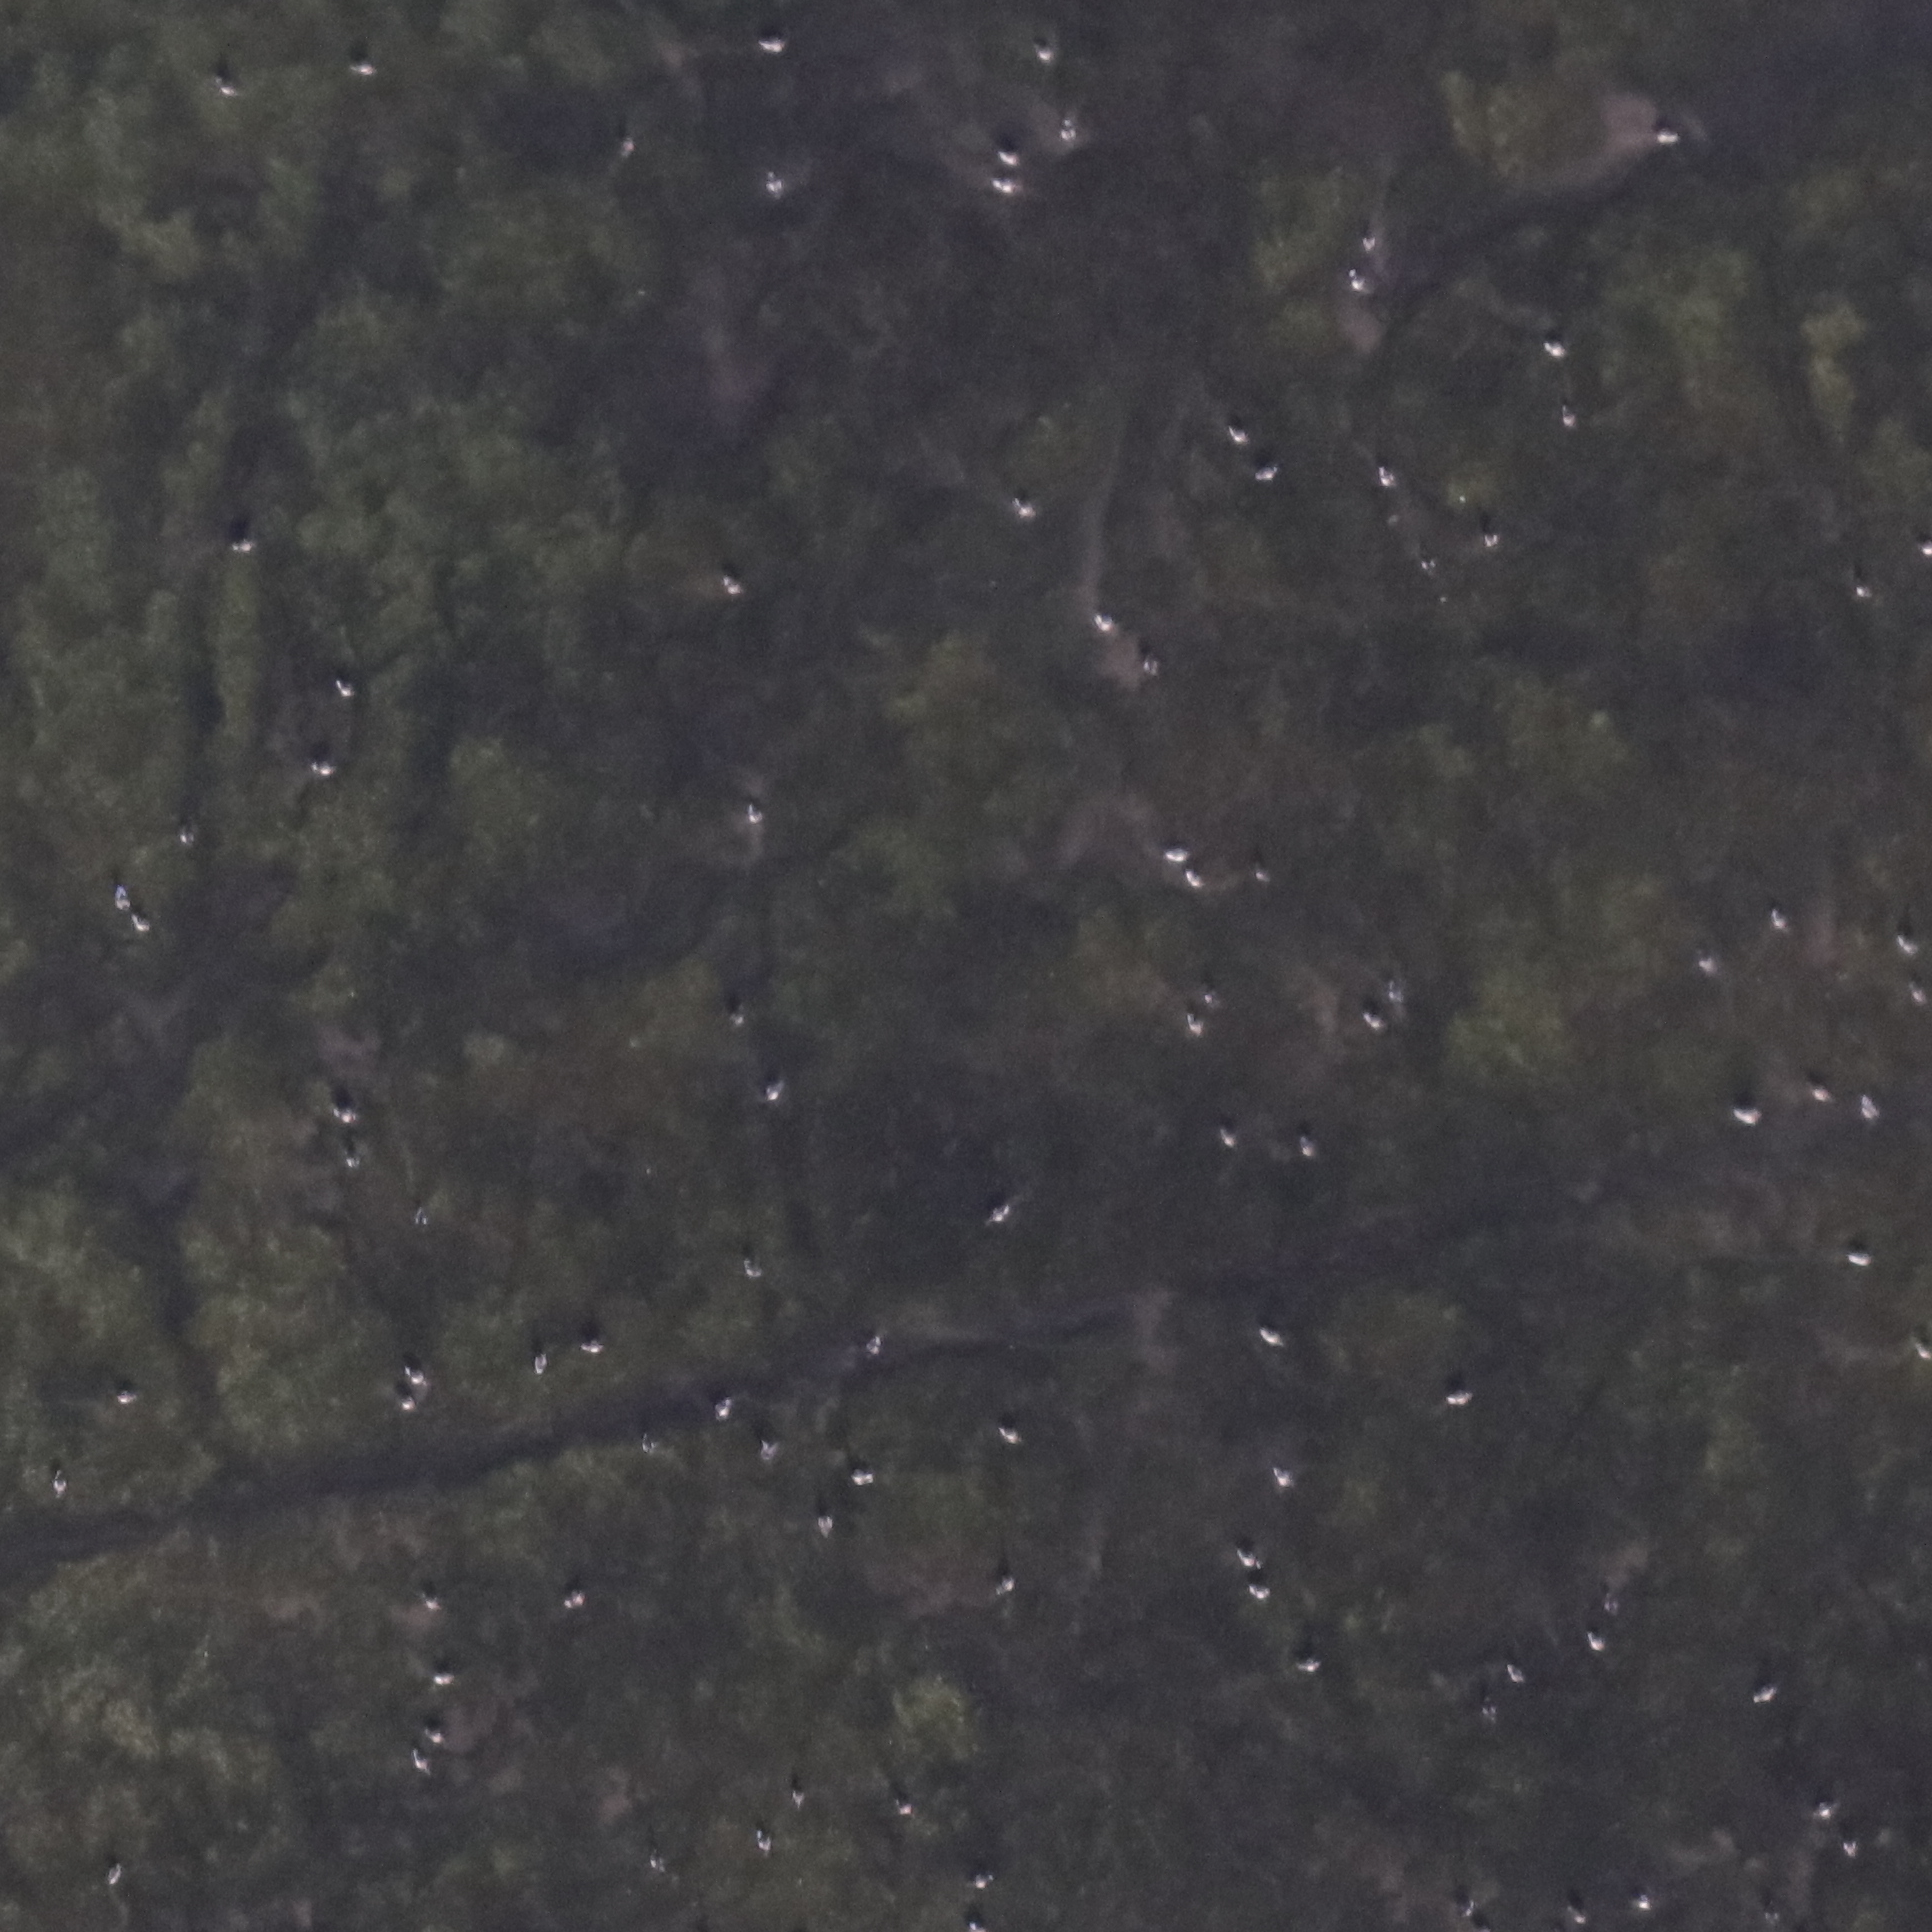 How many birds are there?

98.